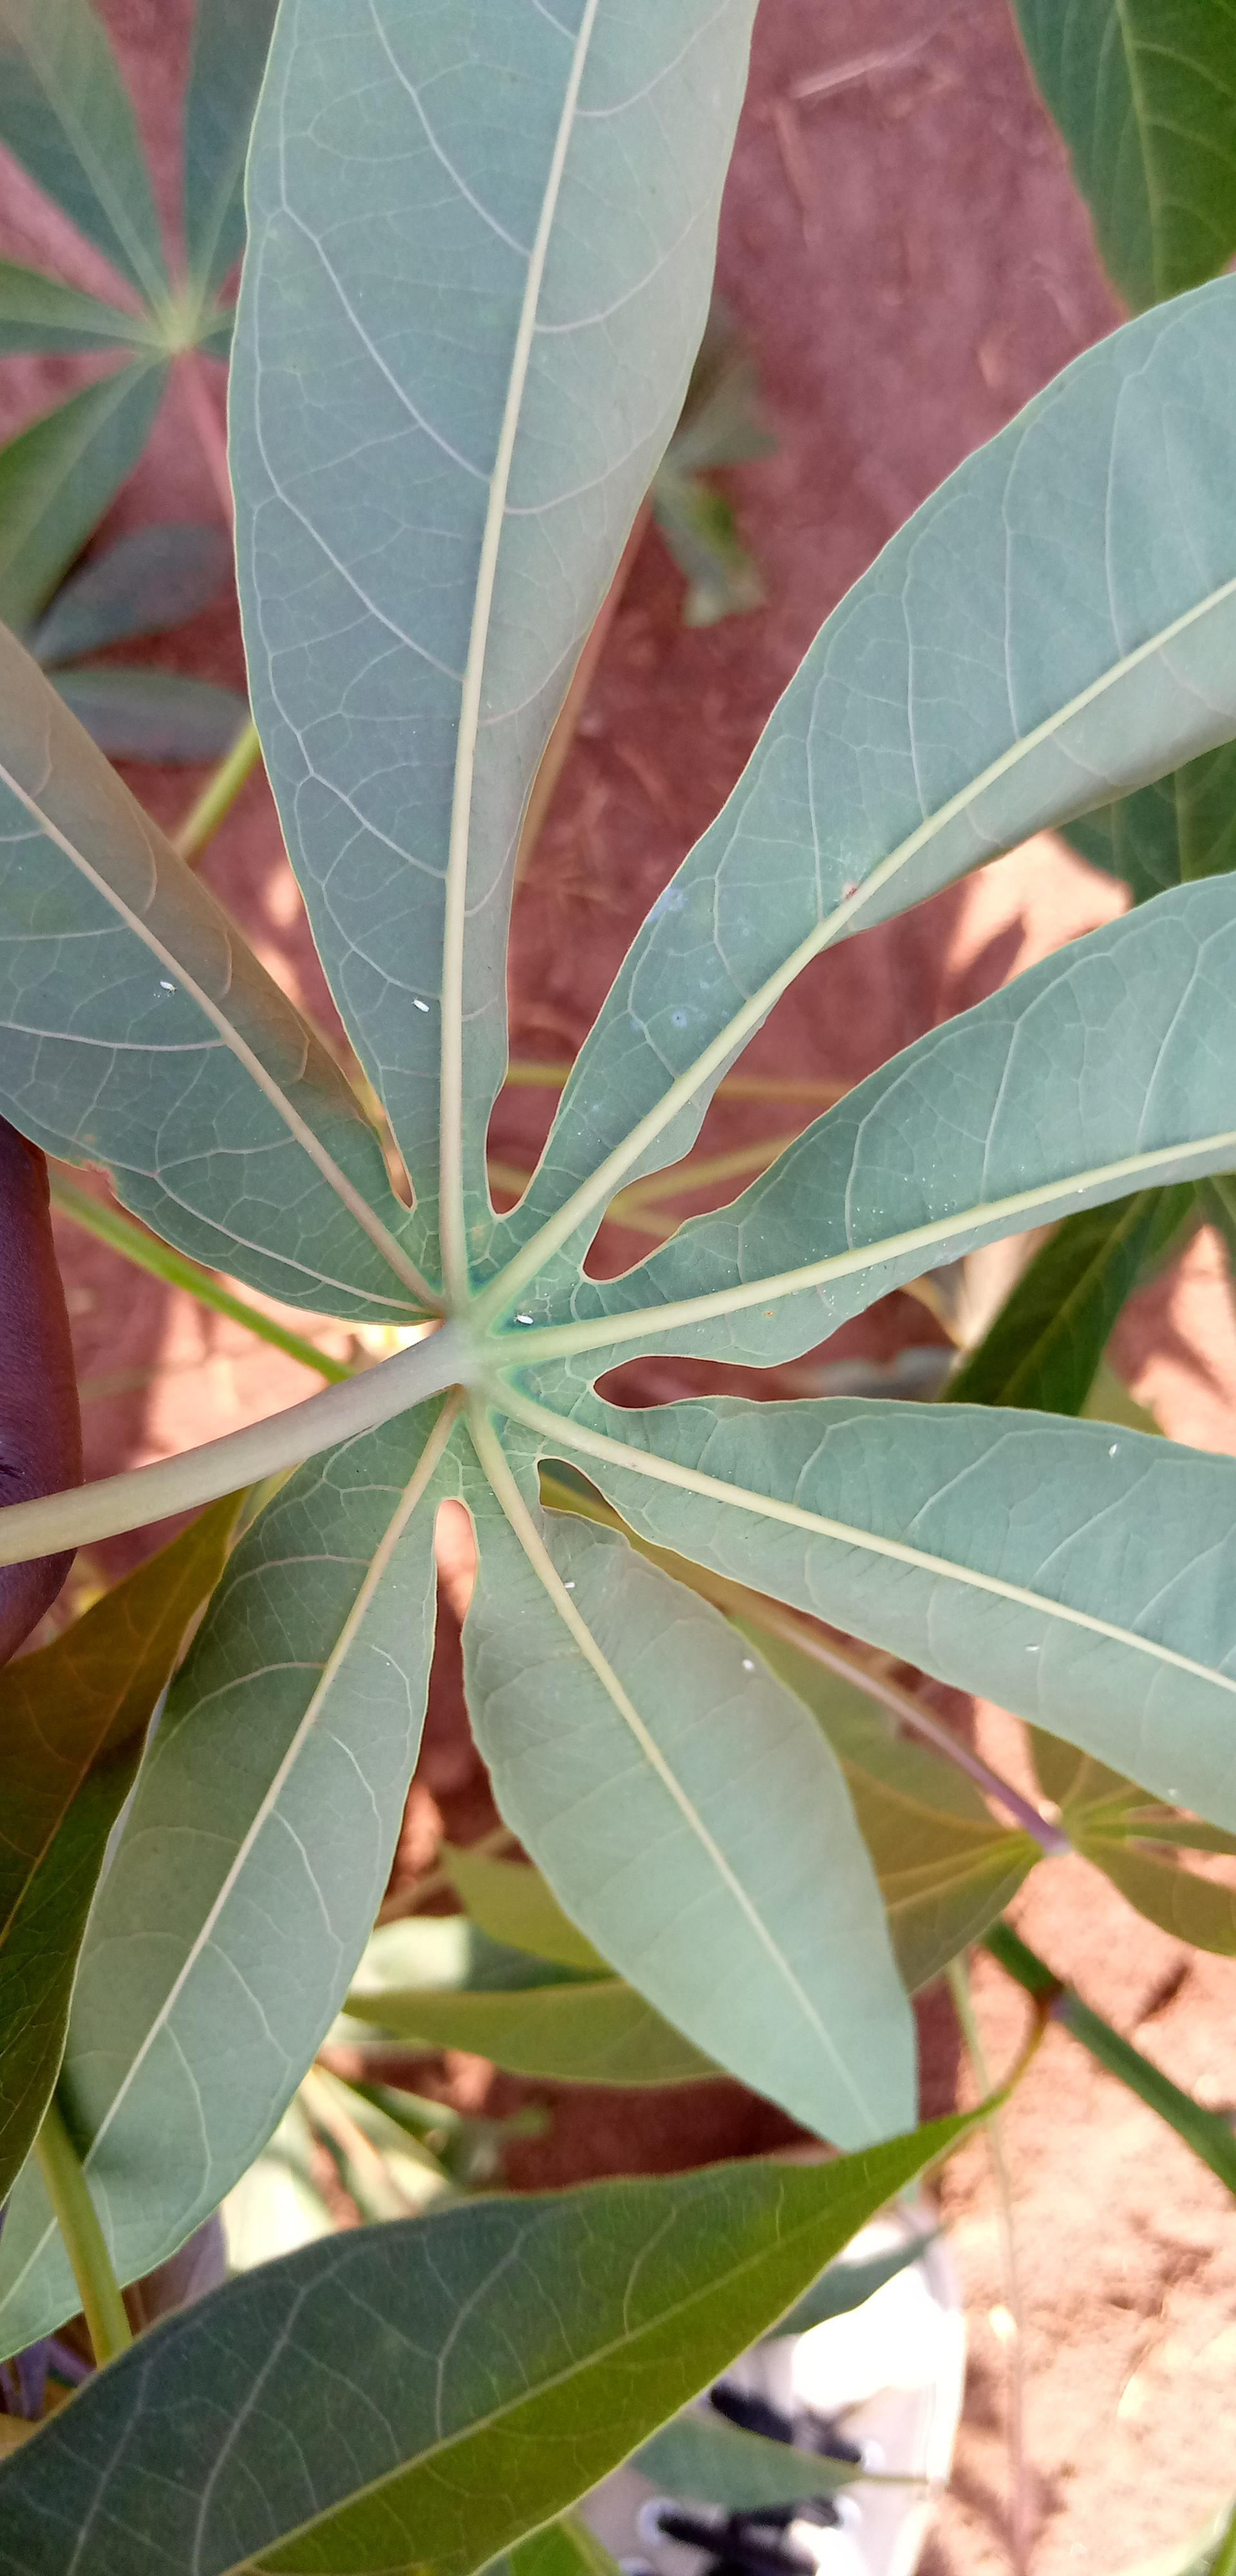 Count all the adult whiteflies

7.